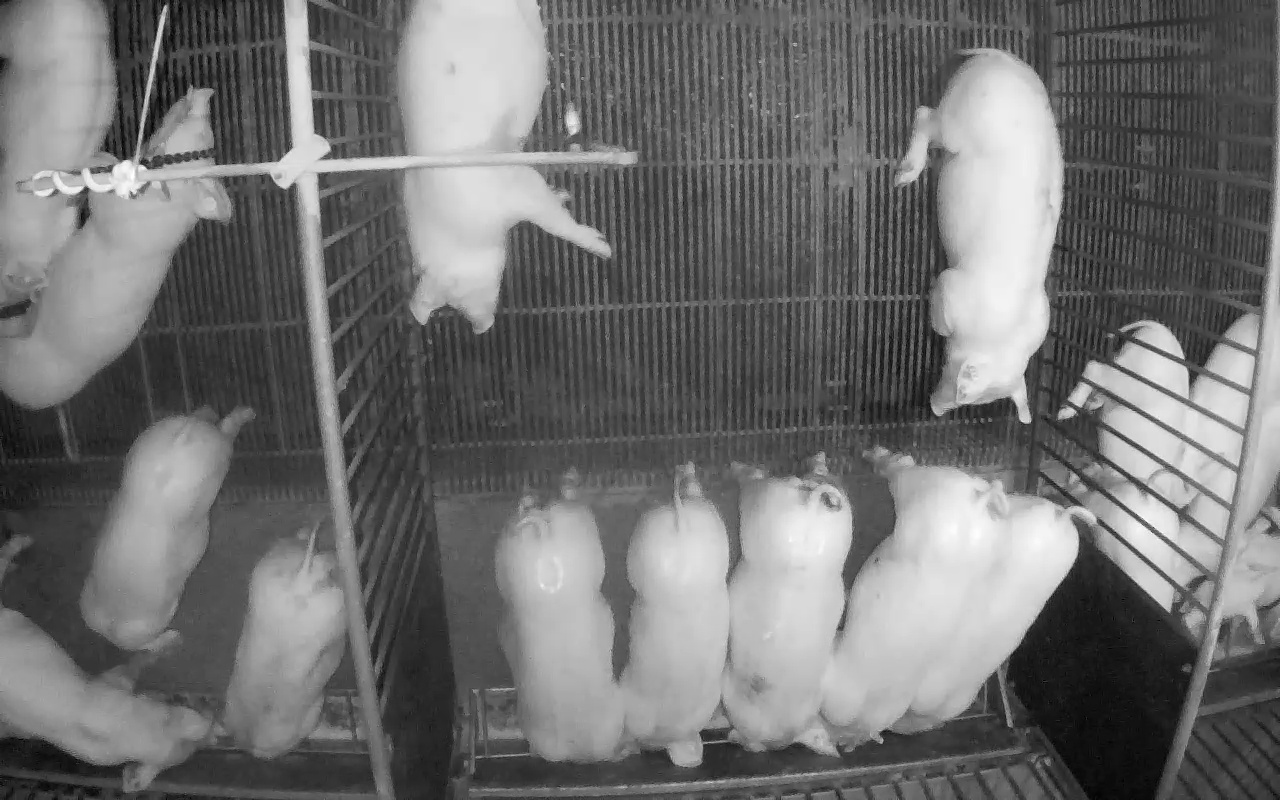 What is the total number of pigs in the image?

17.